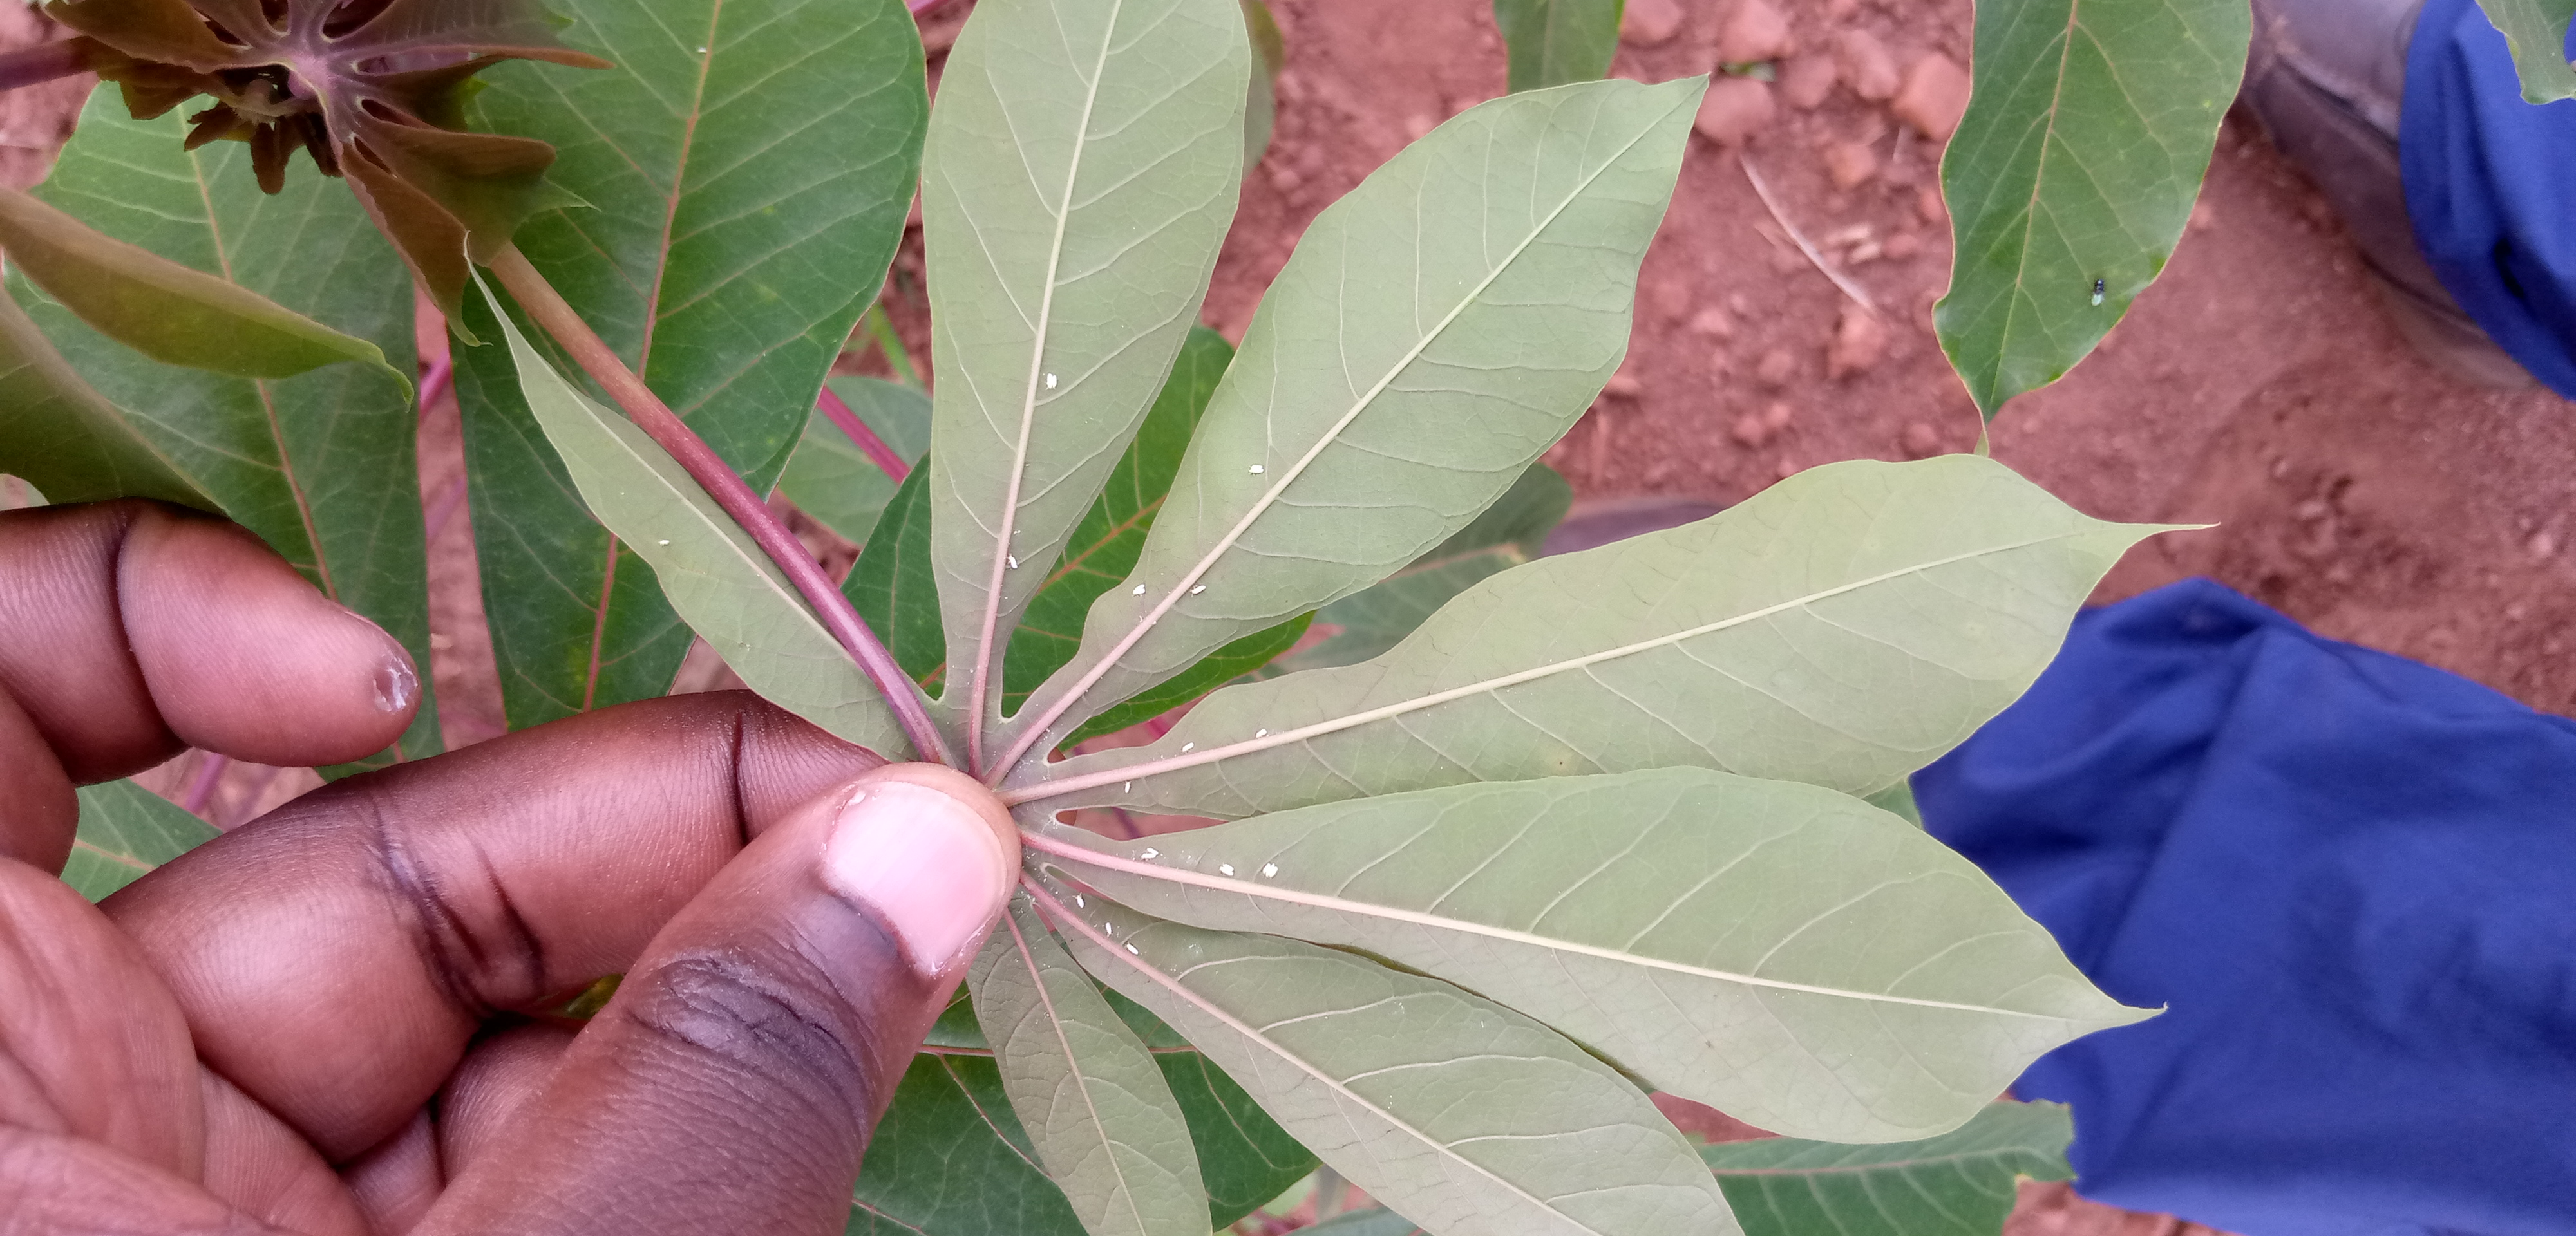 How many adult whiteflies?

19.